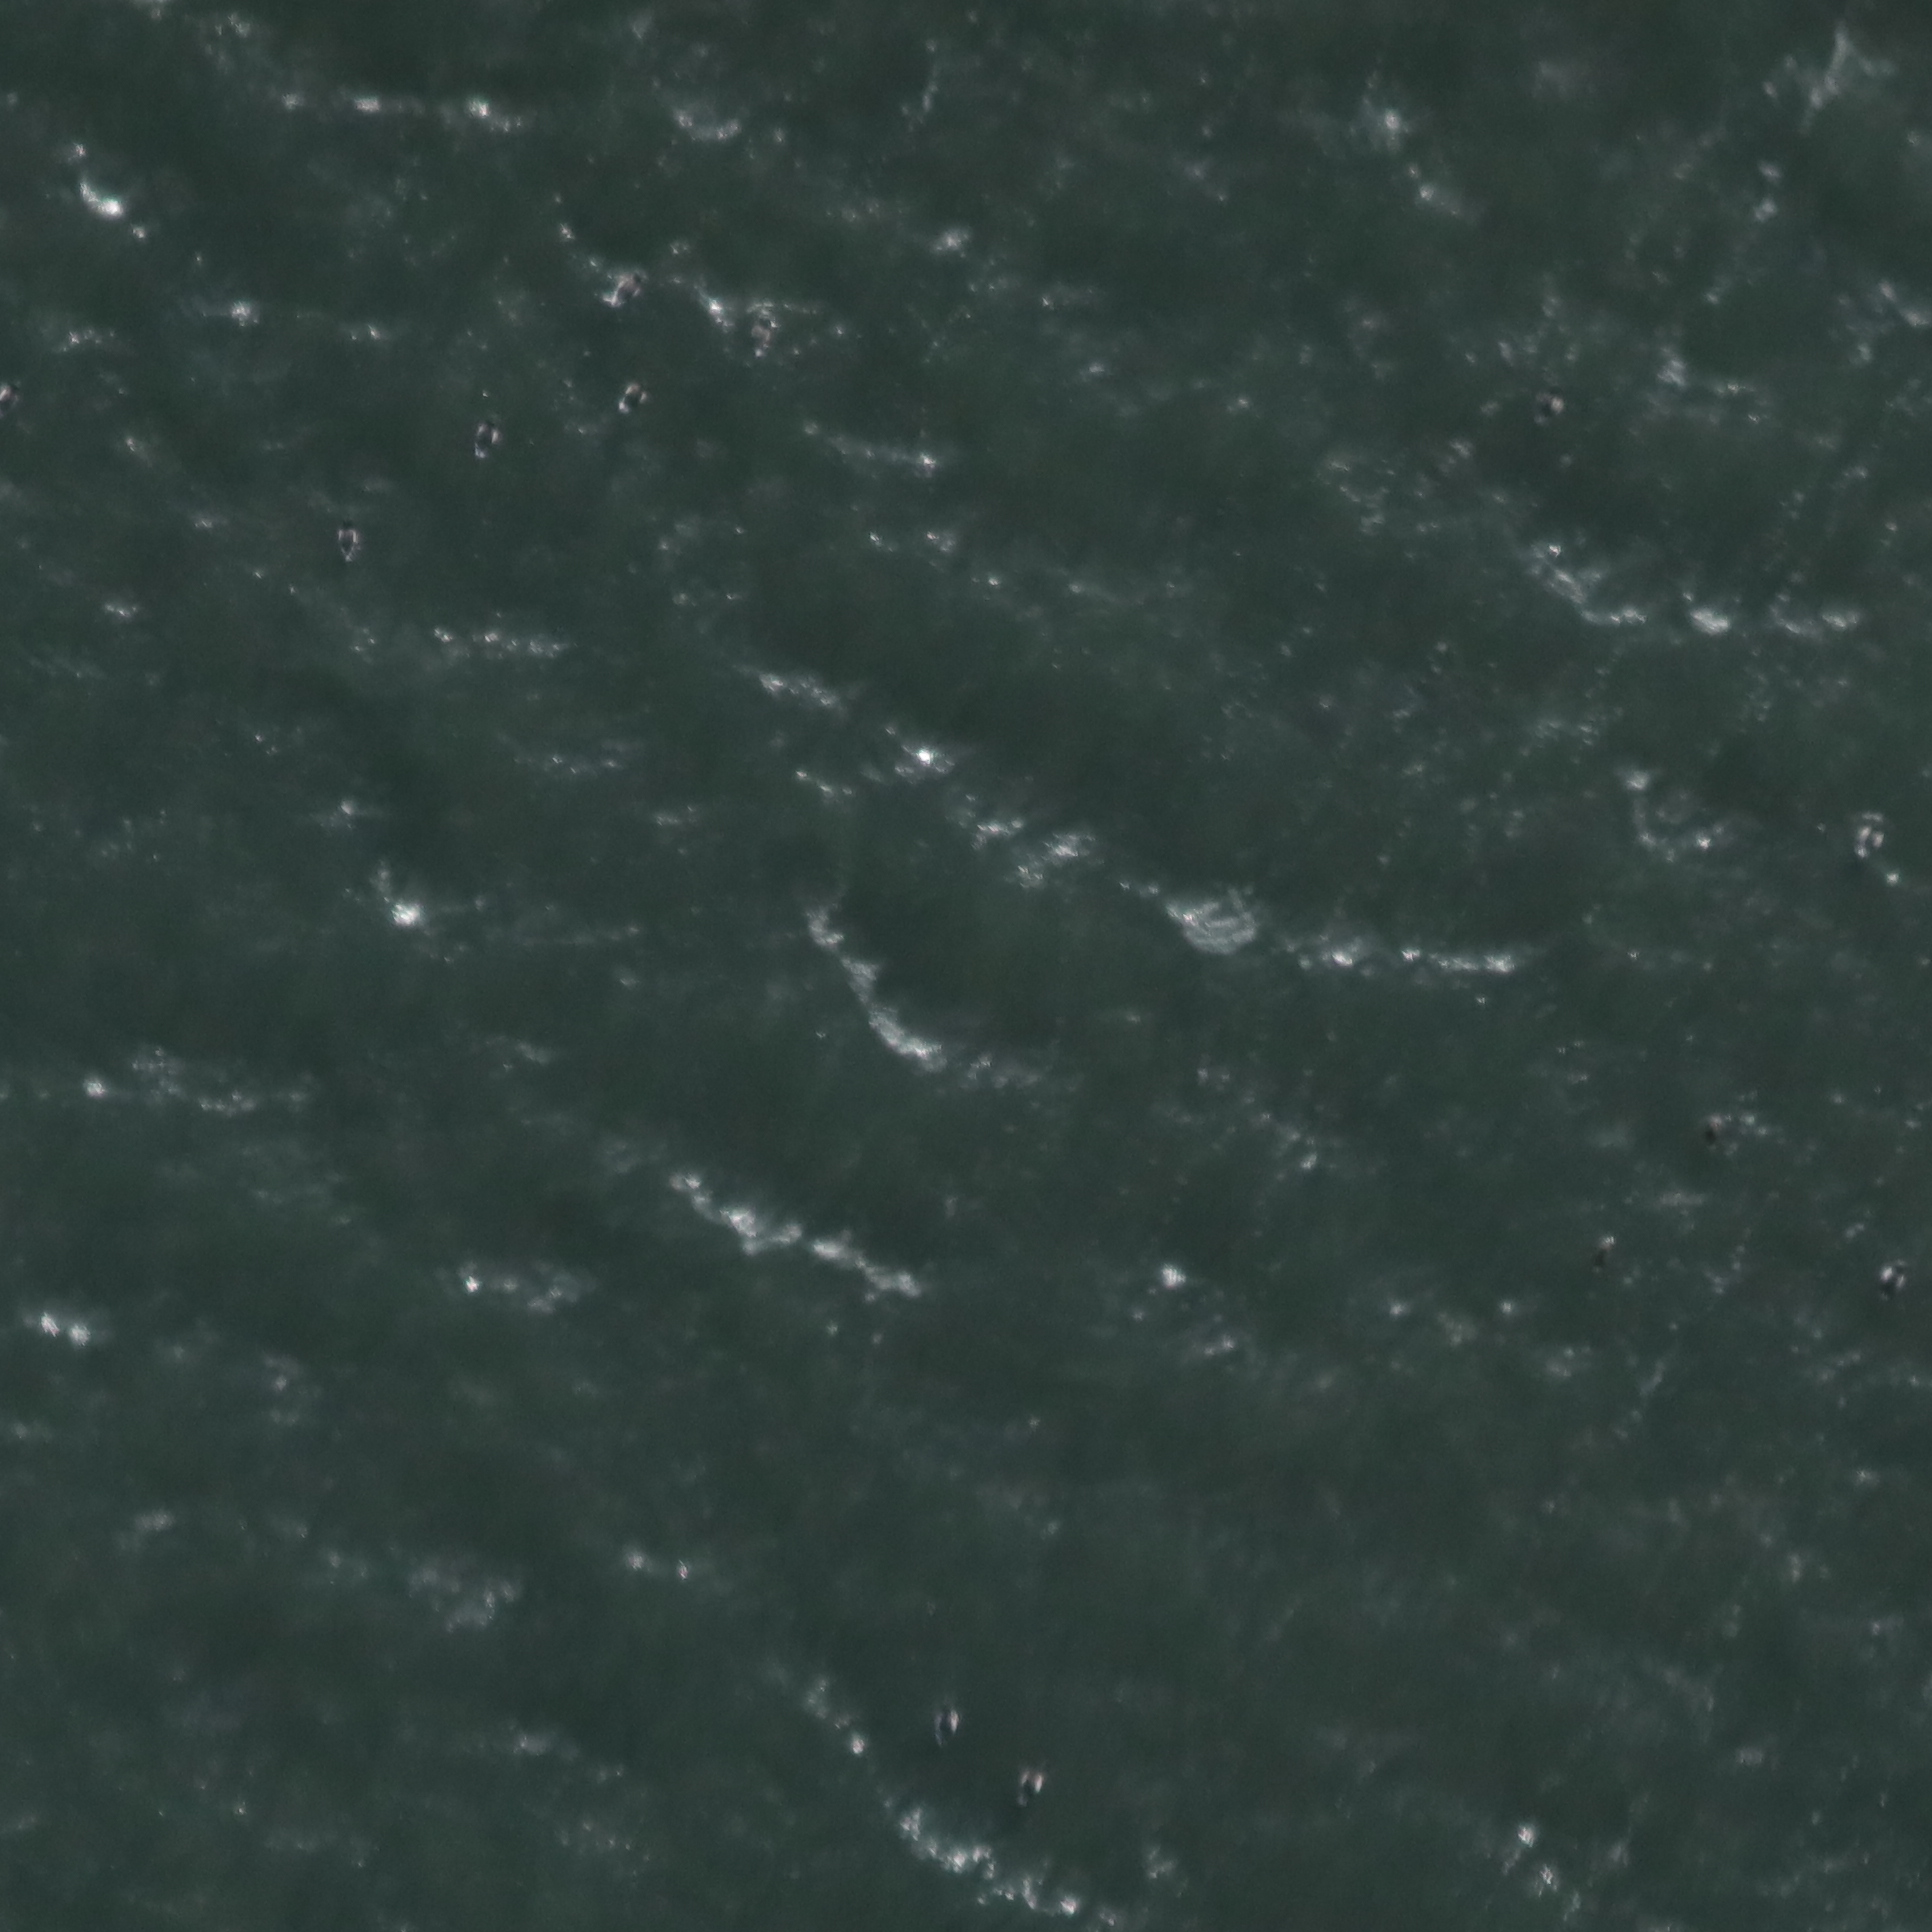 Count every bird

13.